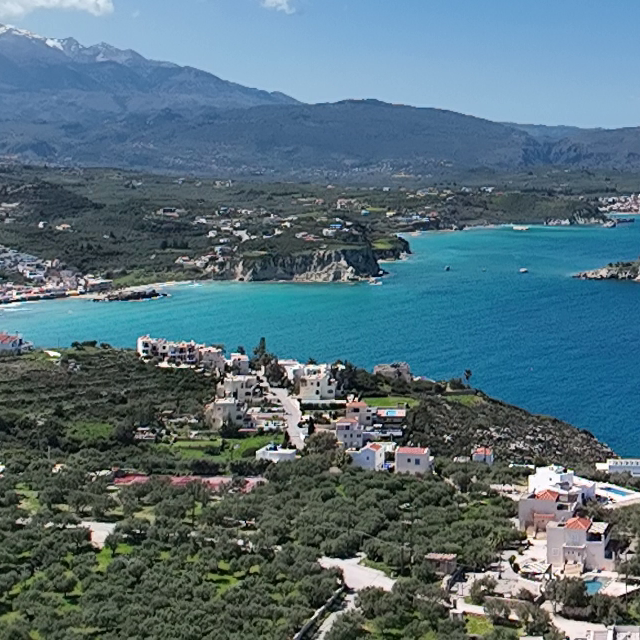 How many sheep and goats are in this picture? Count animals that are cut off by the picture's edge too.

0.